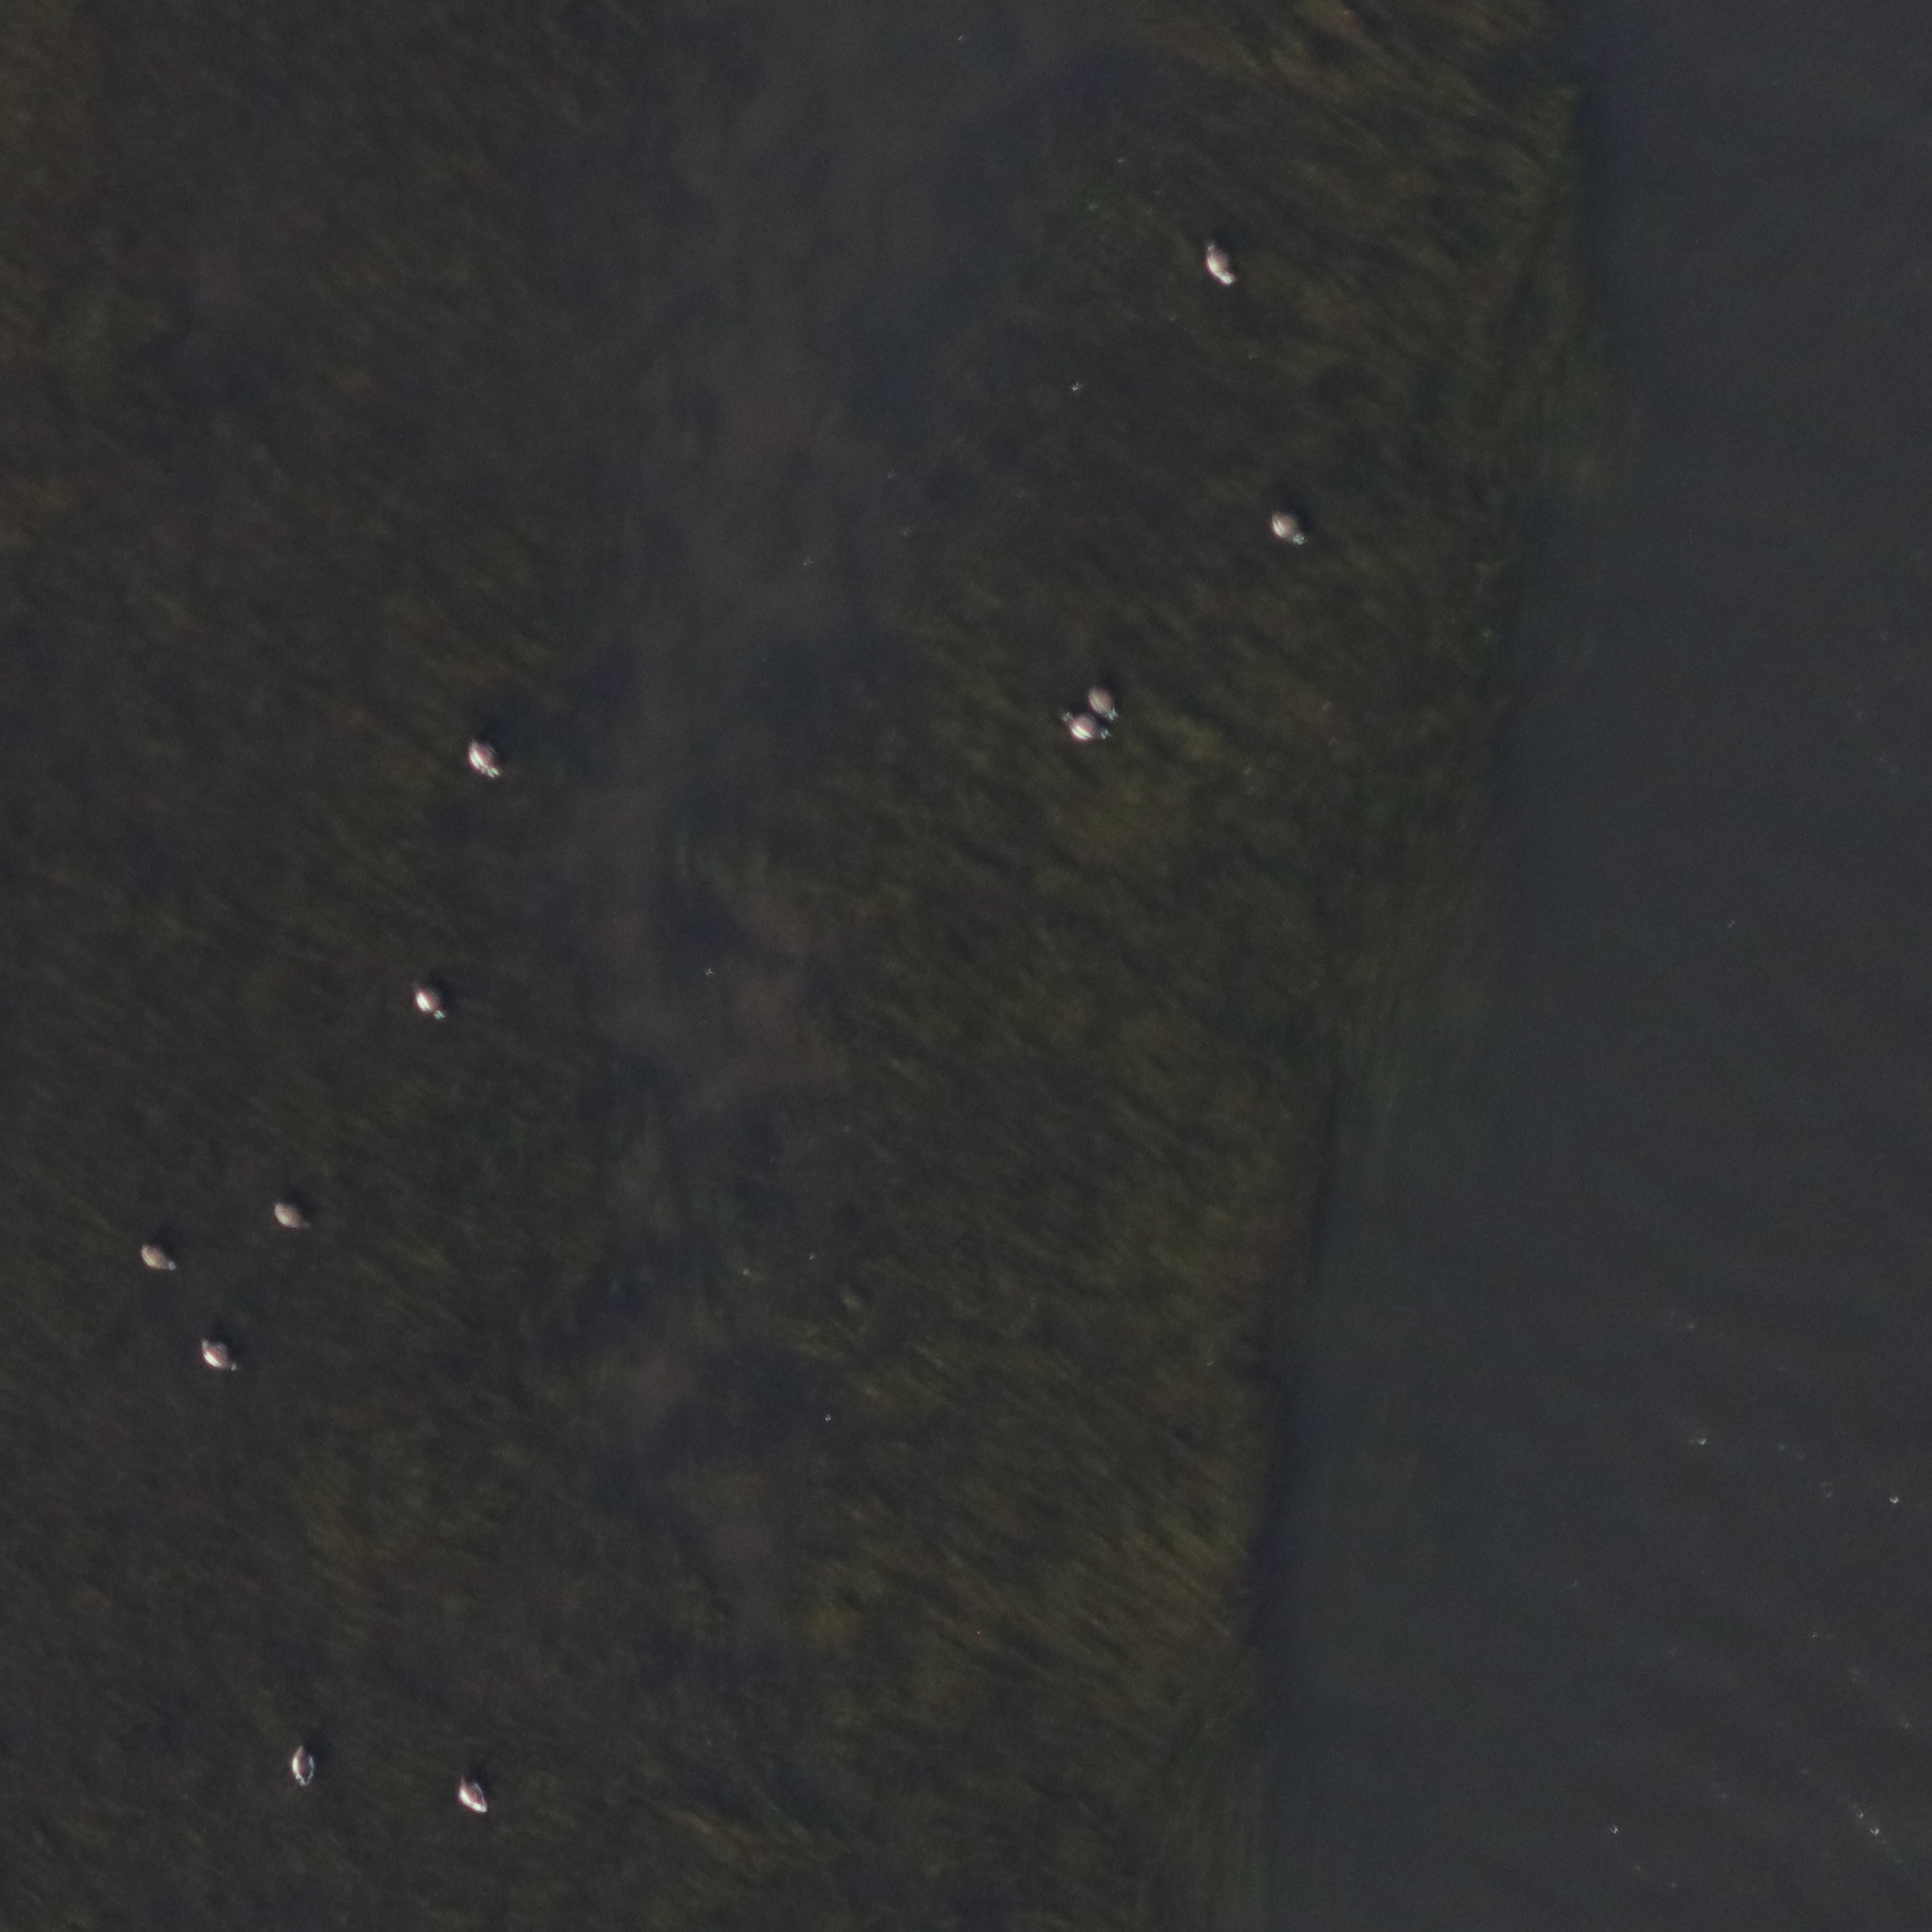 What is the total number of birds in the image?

11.